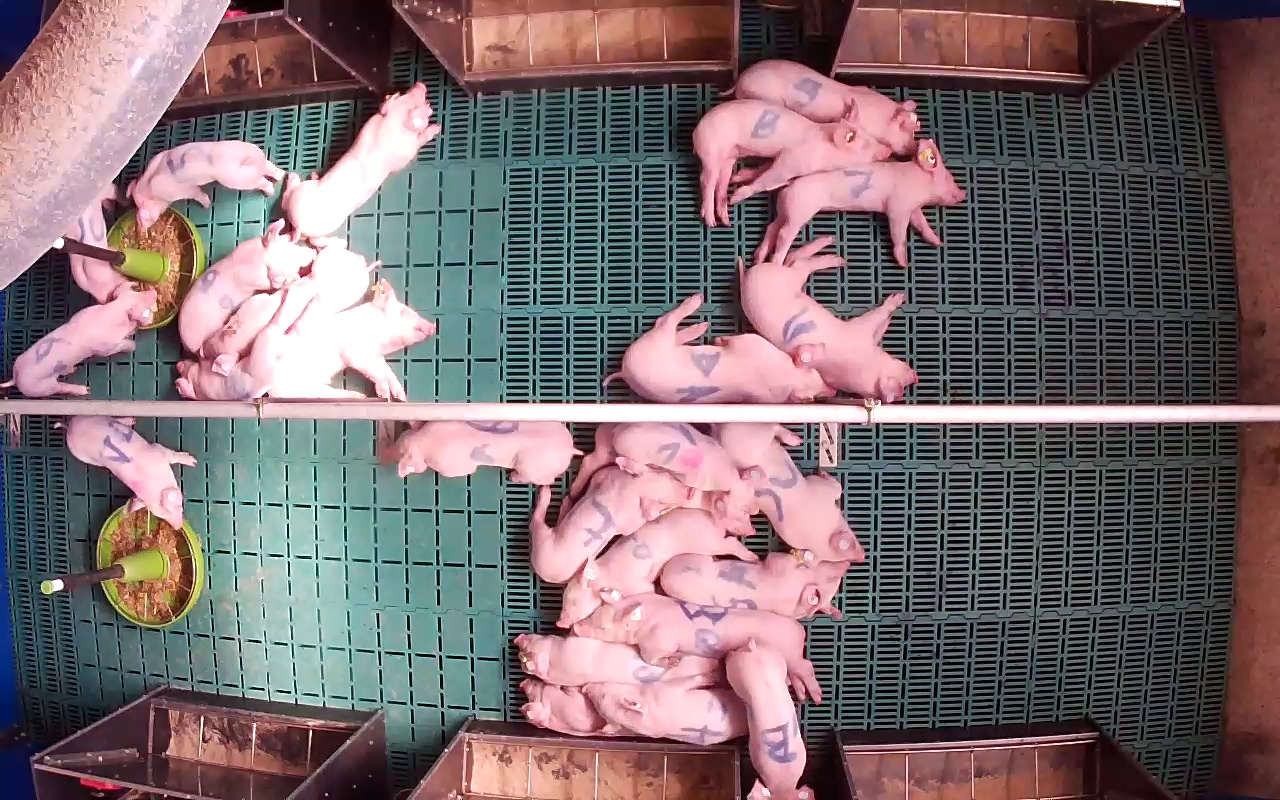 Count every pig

26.